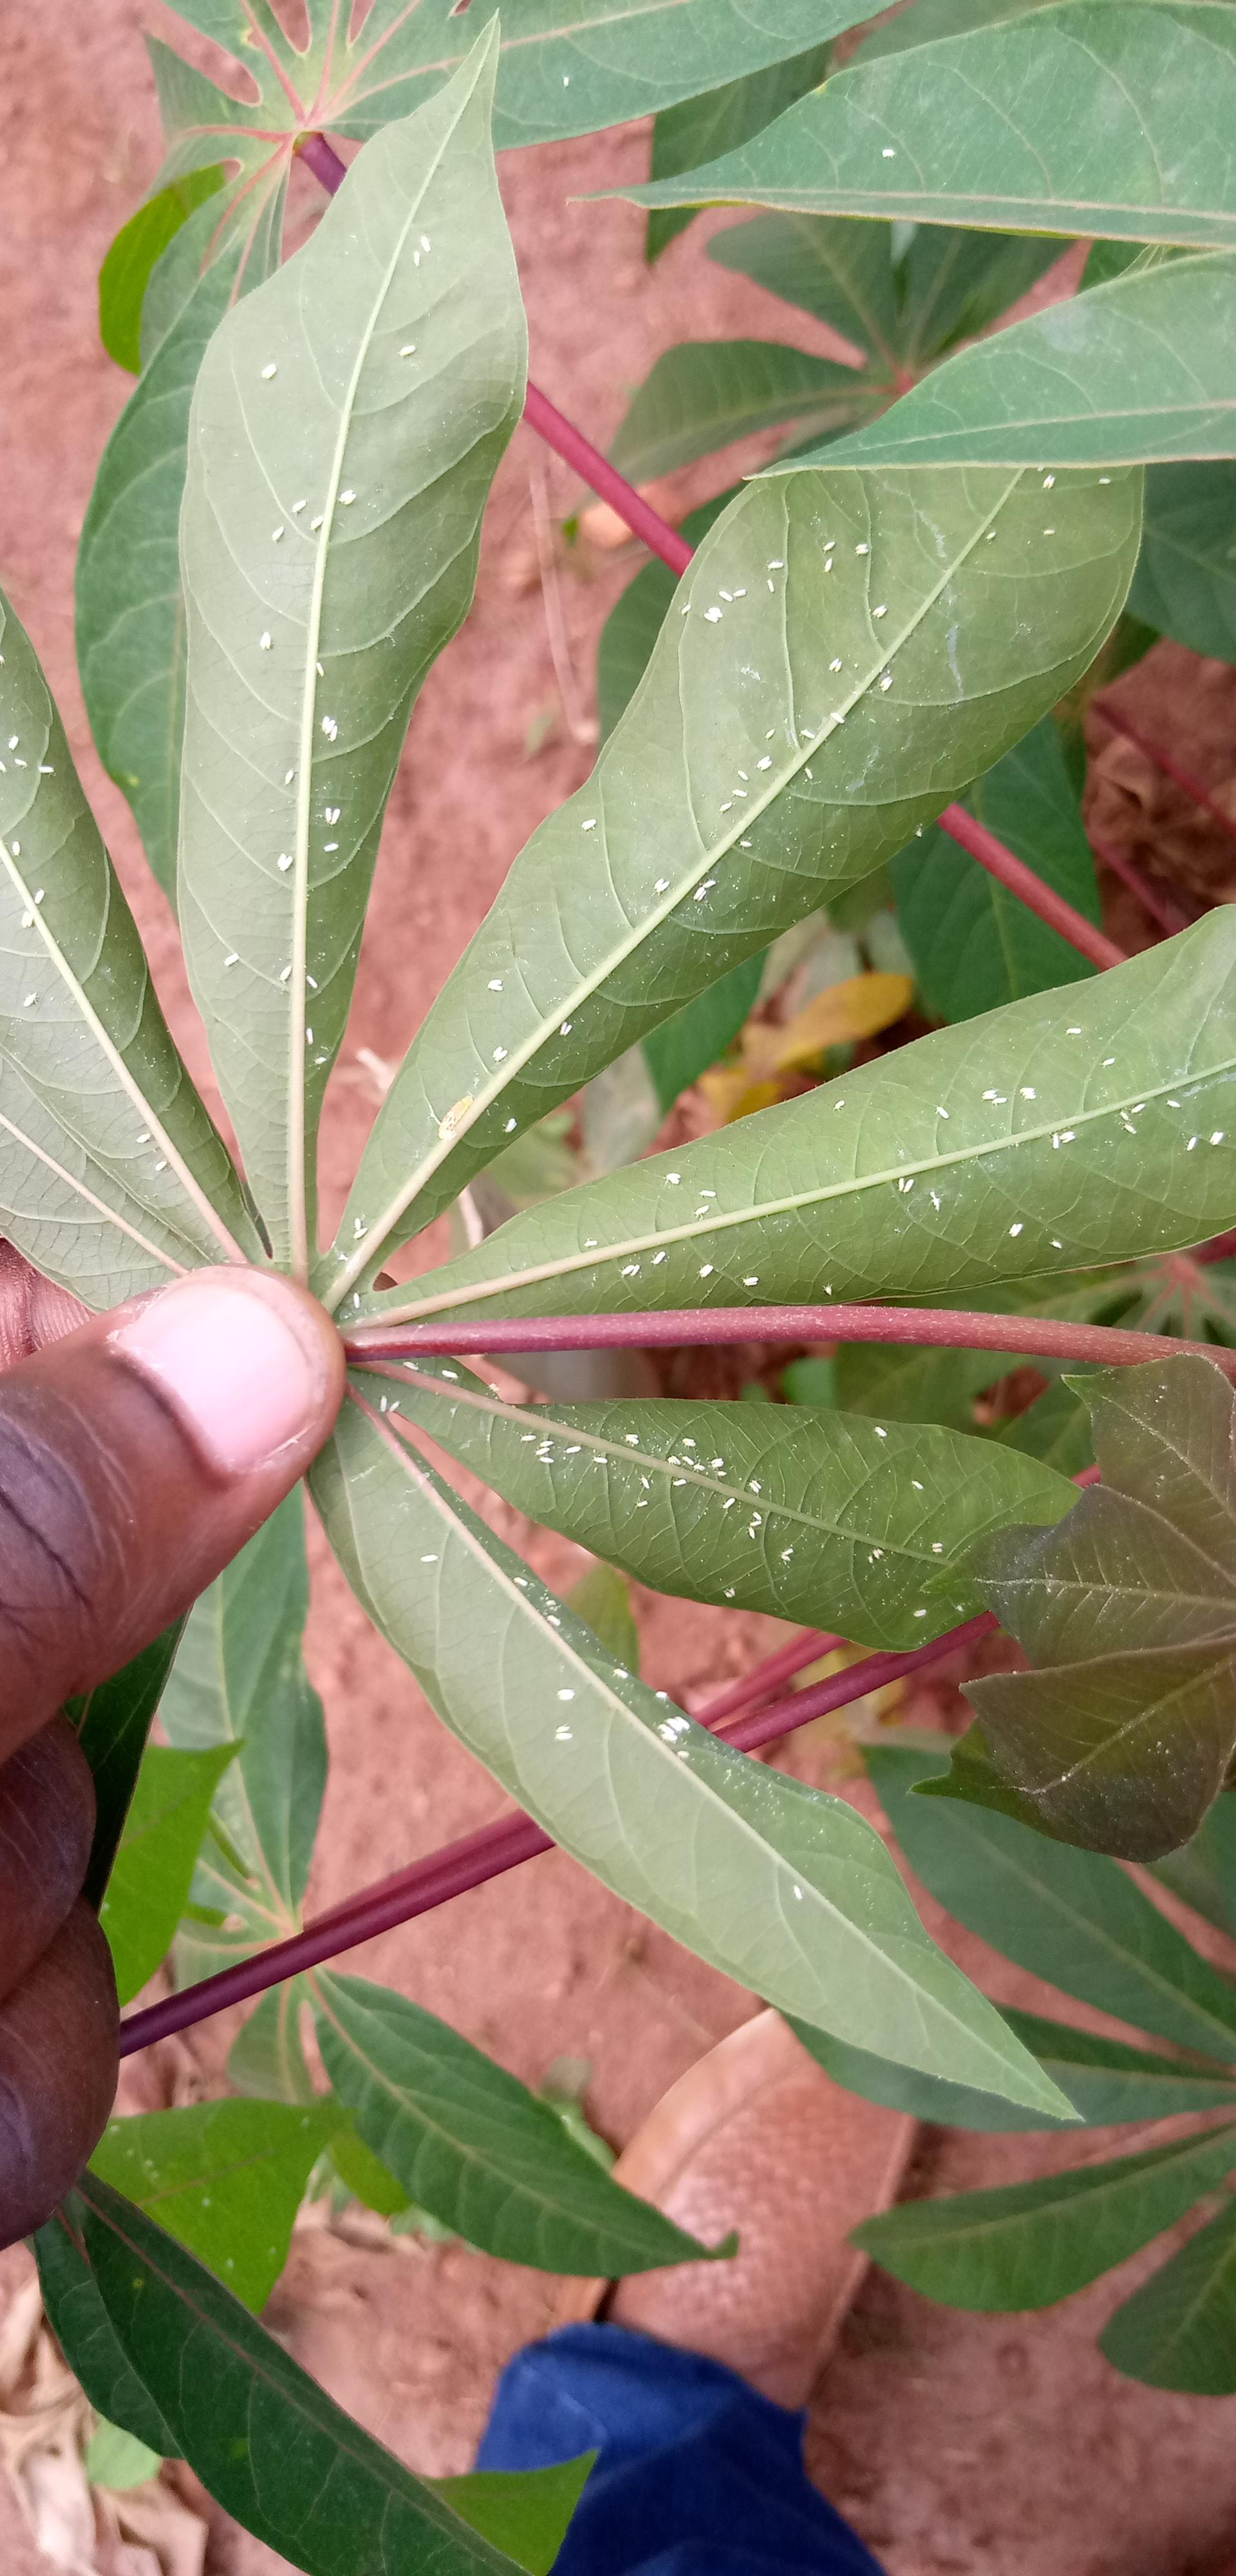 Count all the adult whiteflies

136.